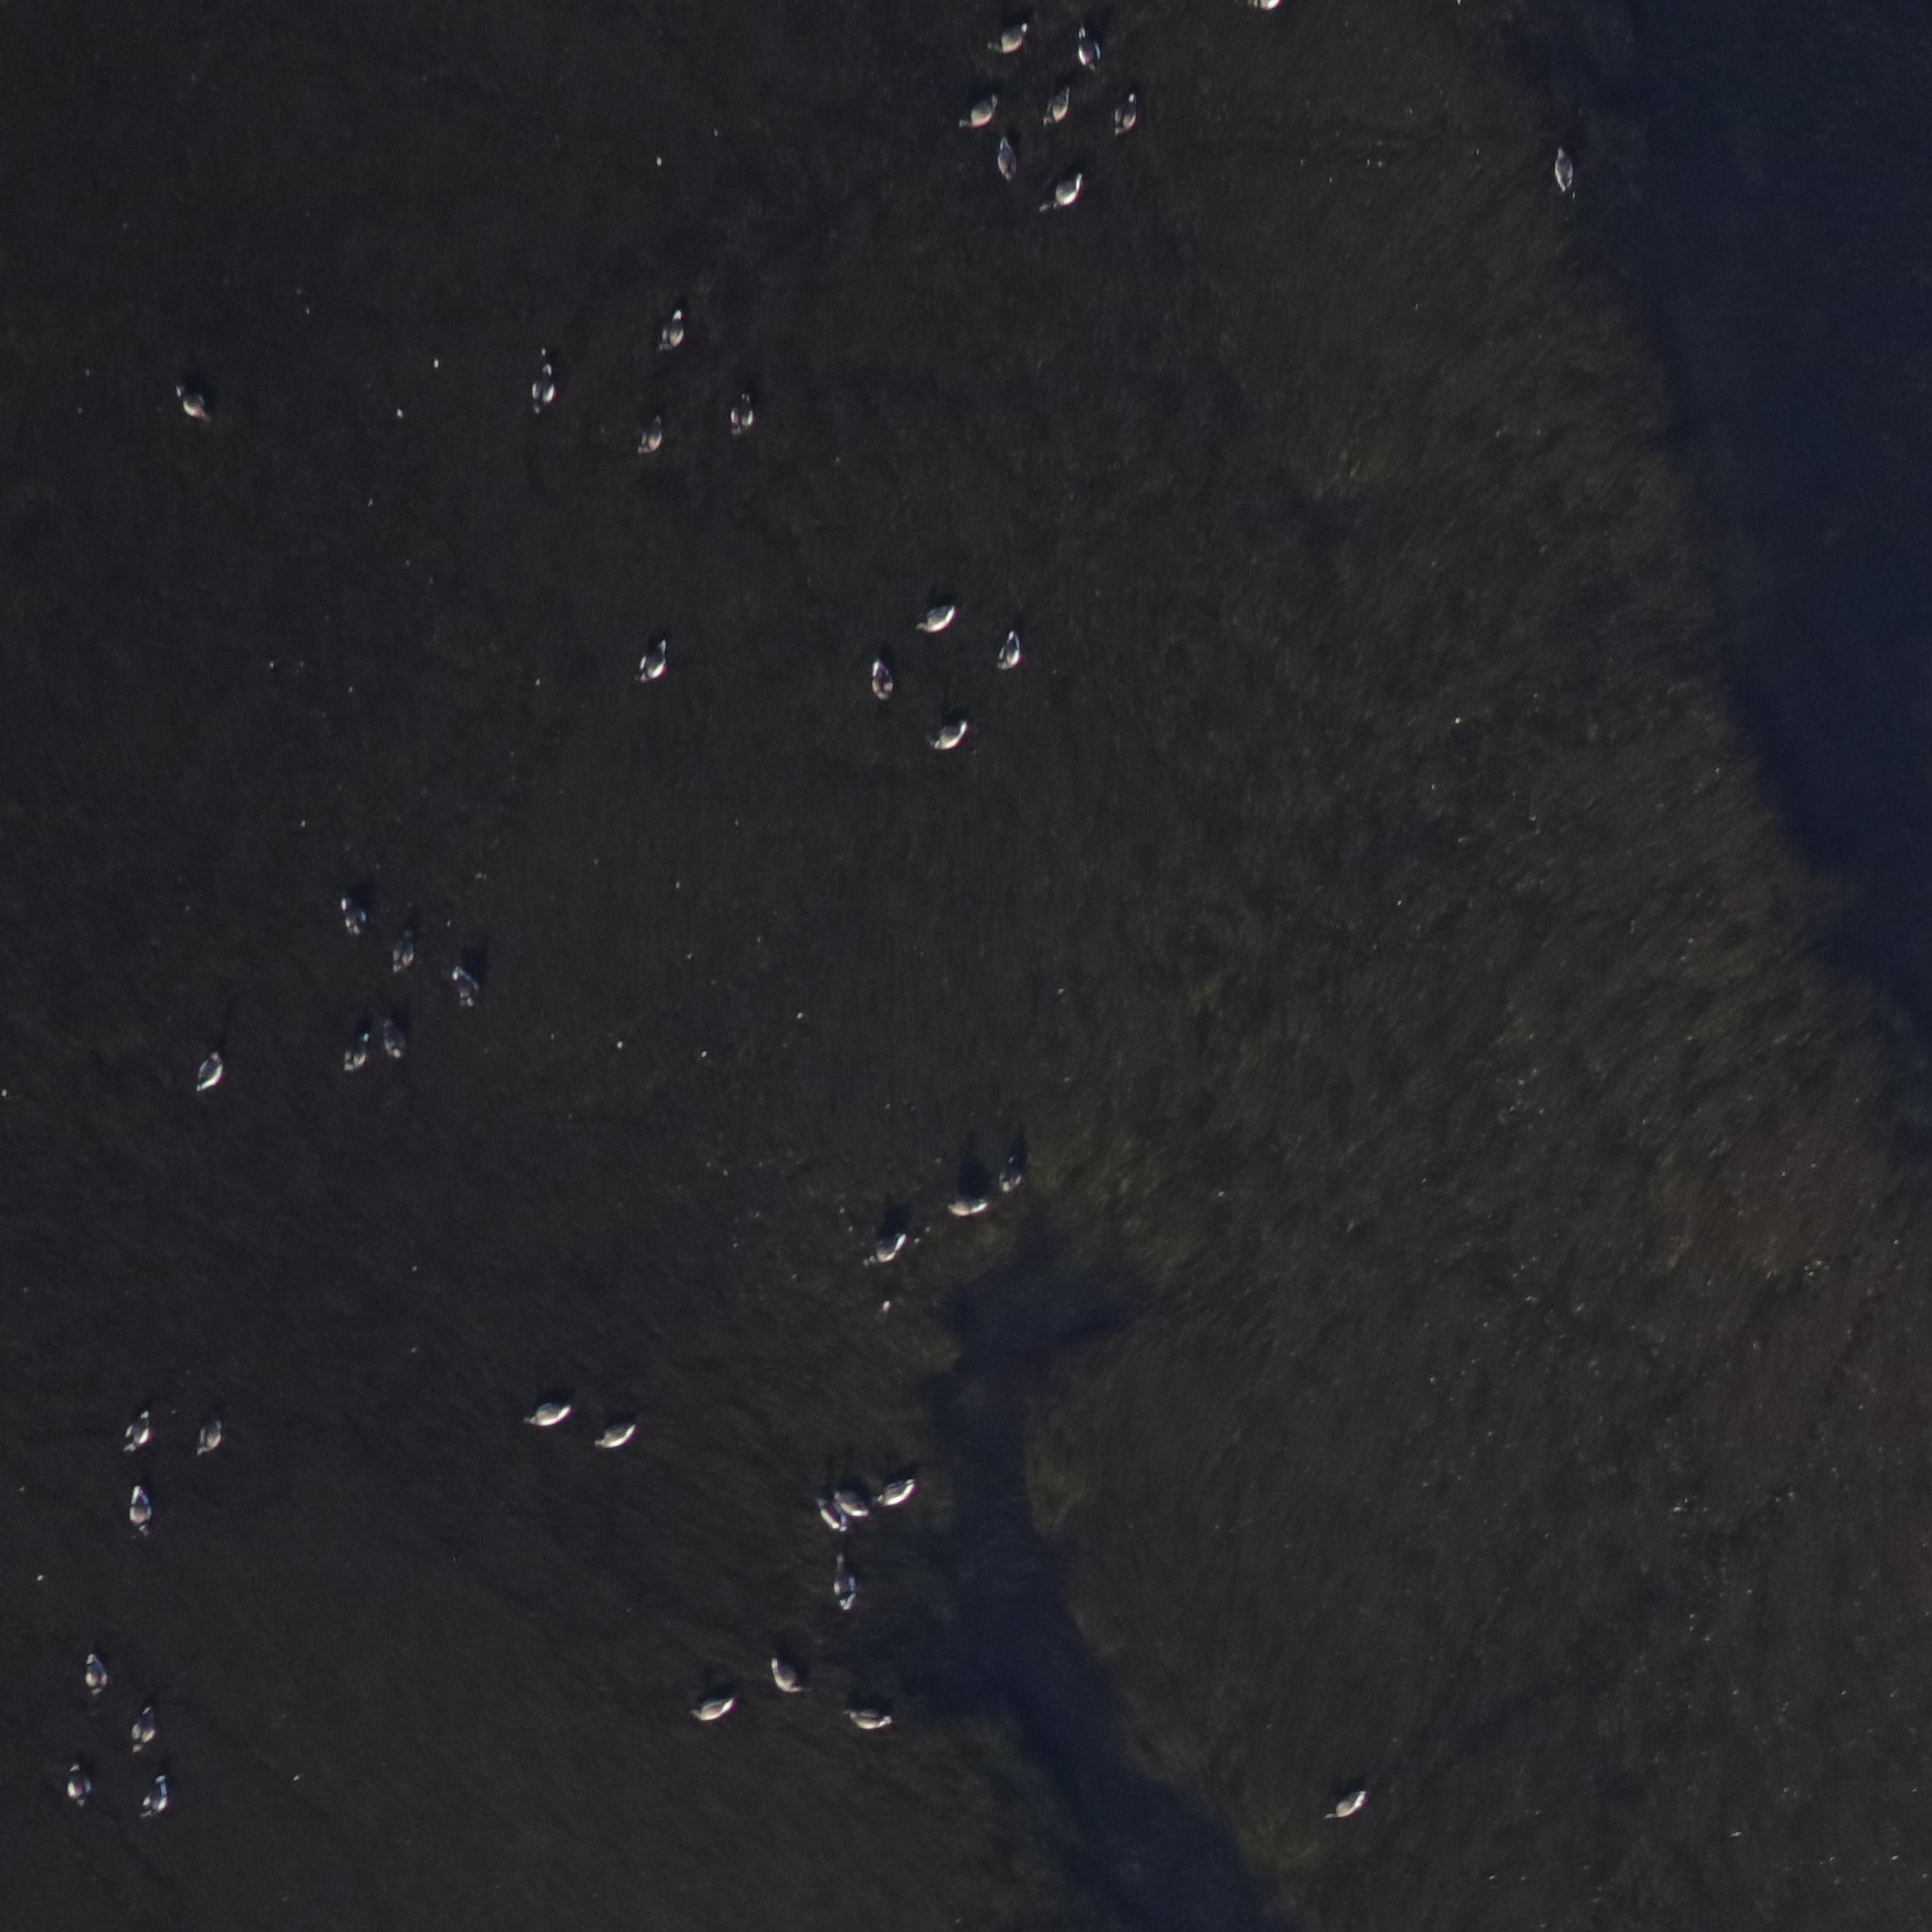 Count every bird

44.